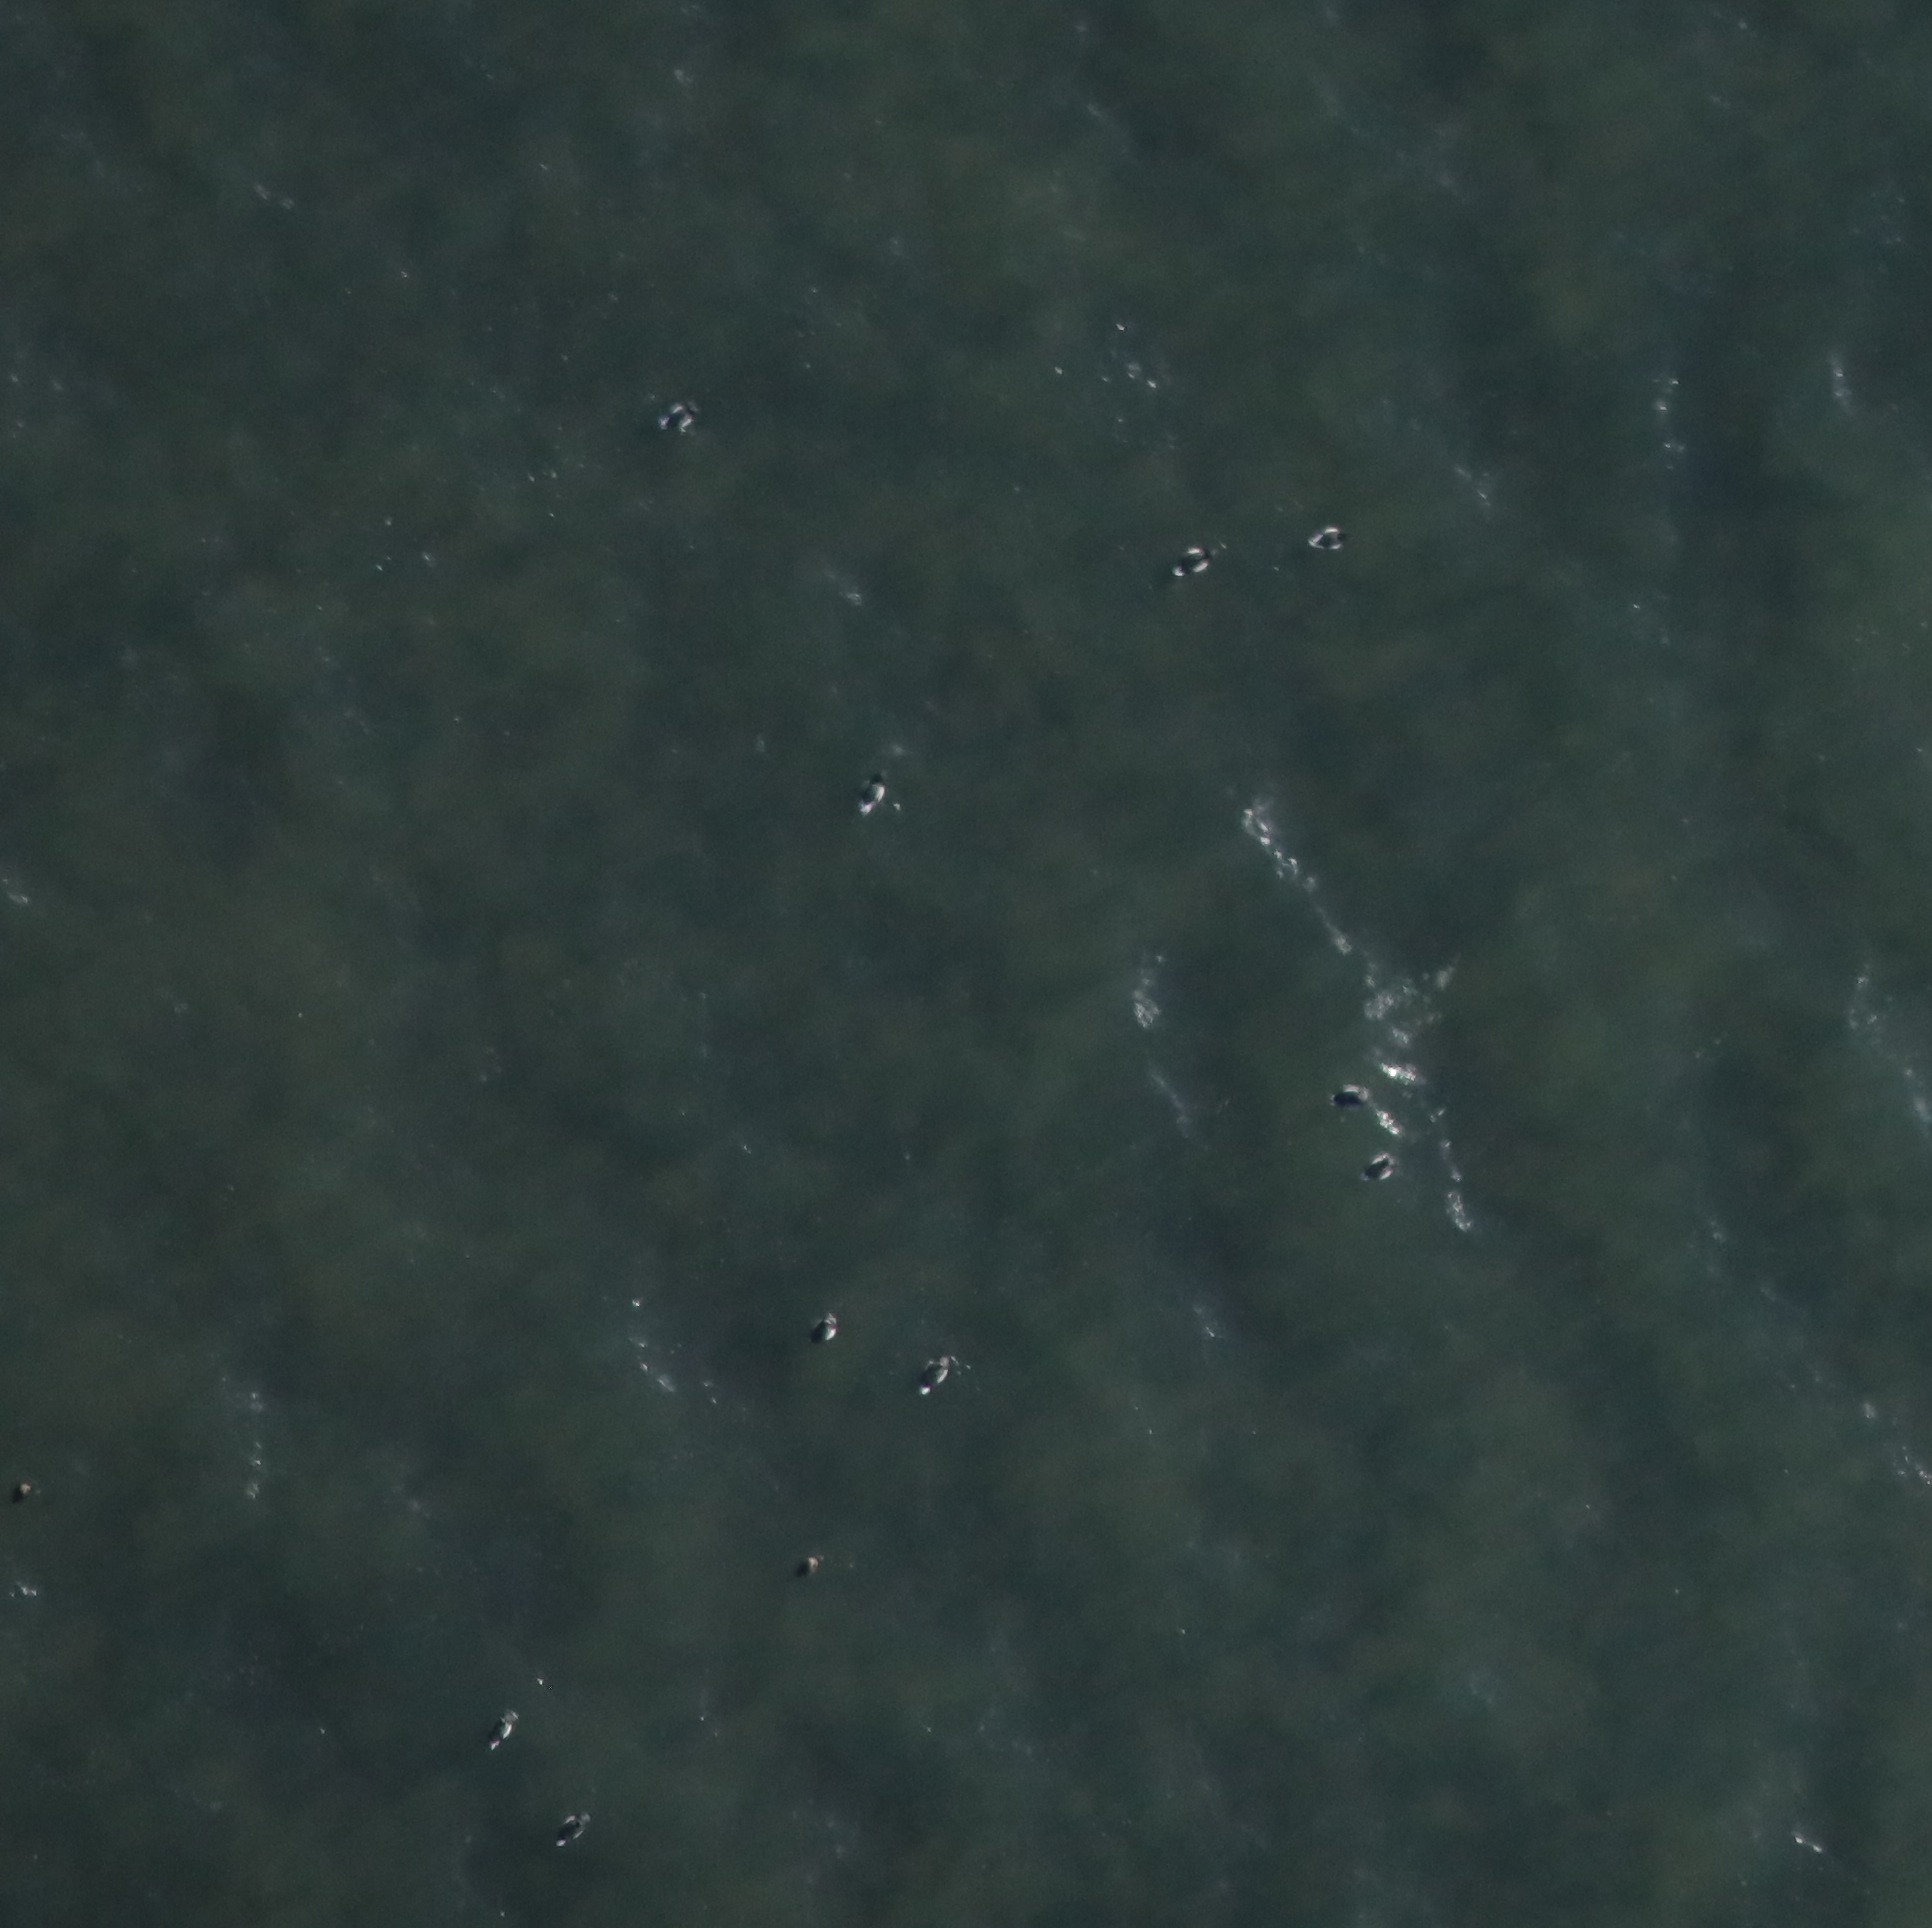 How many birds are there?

12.